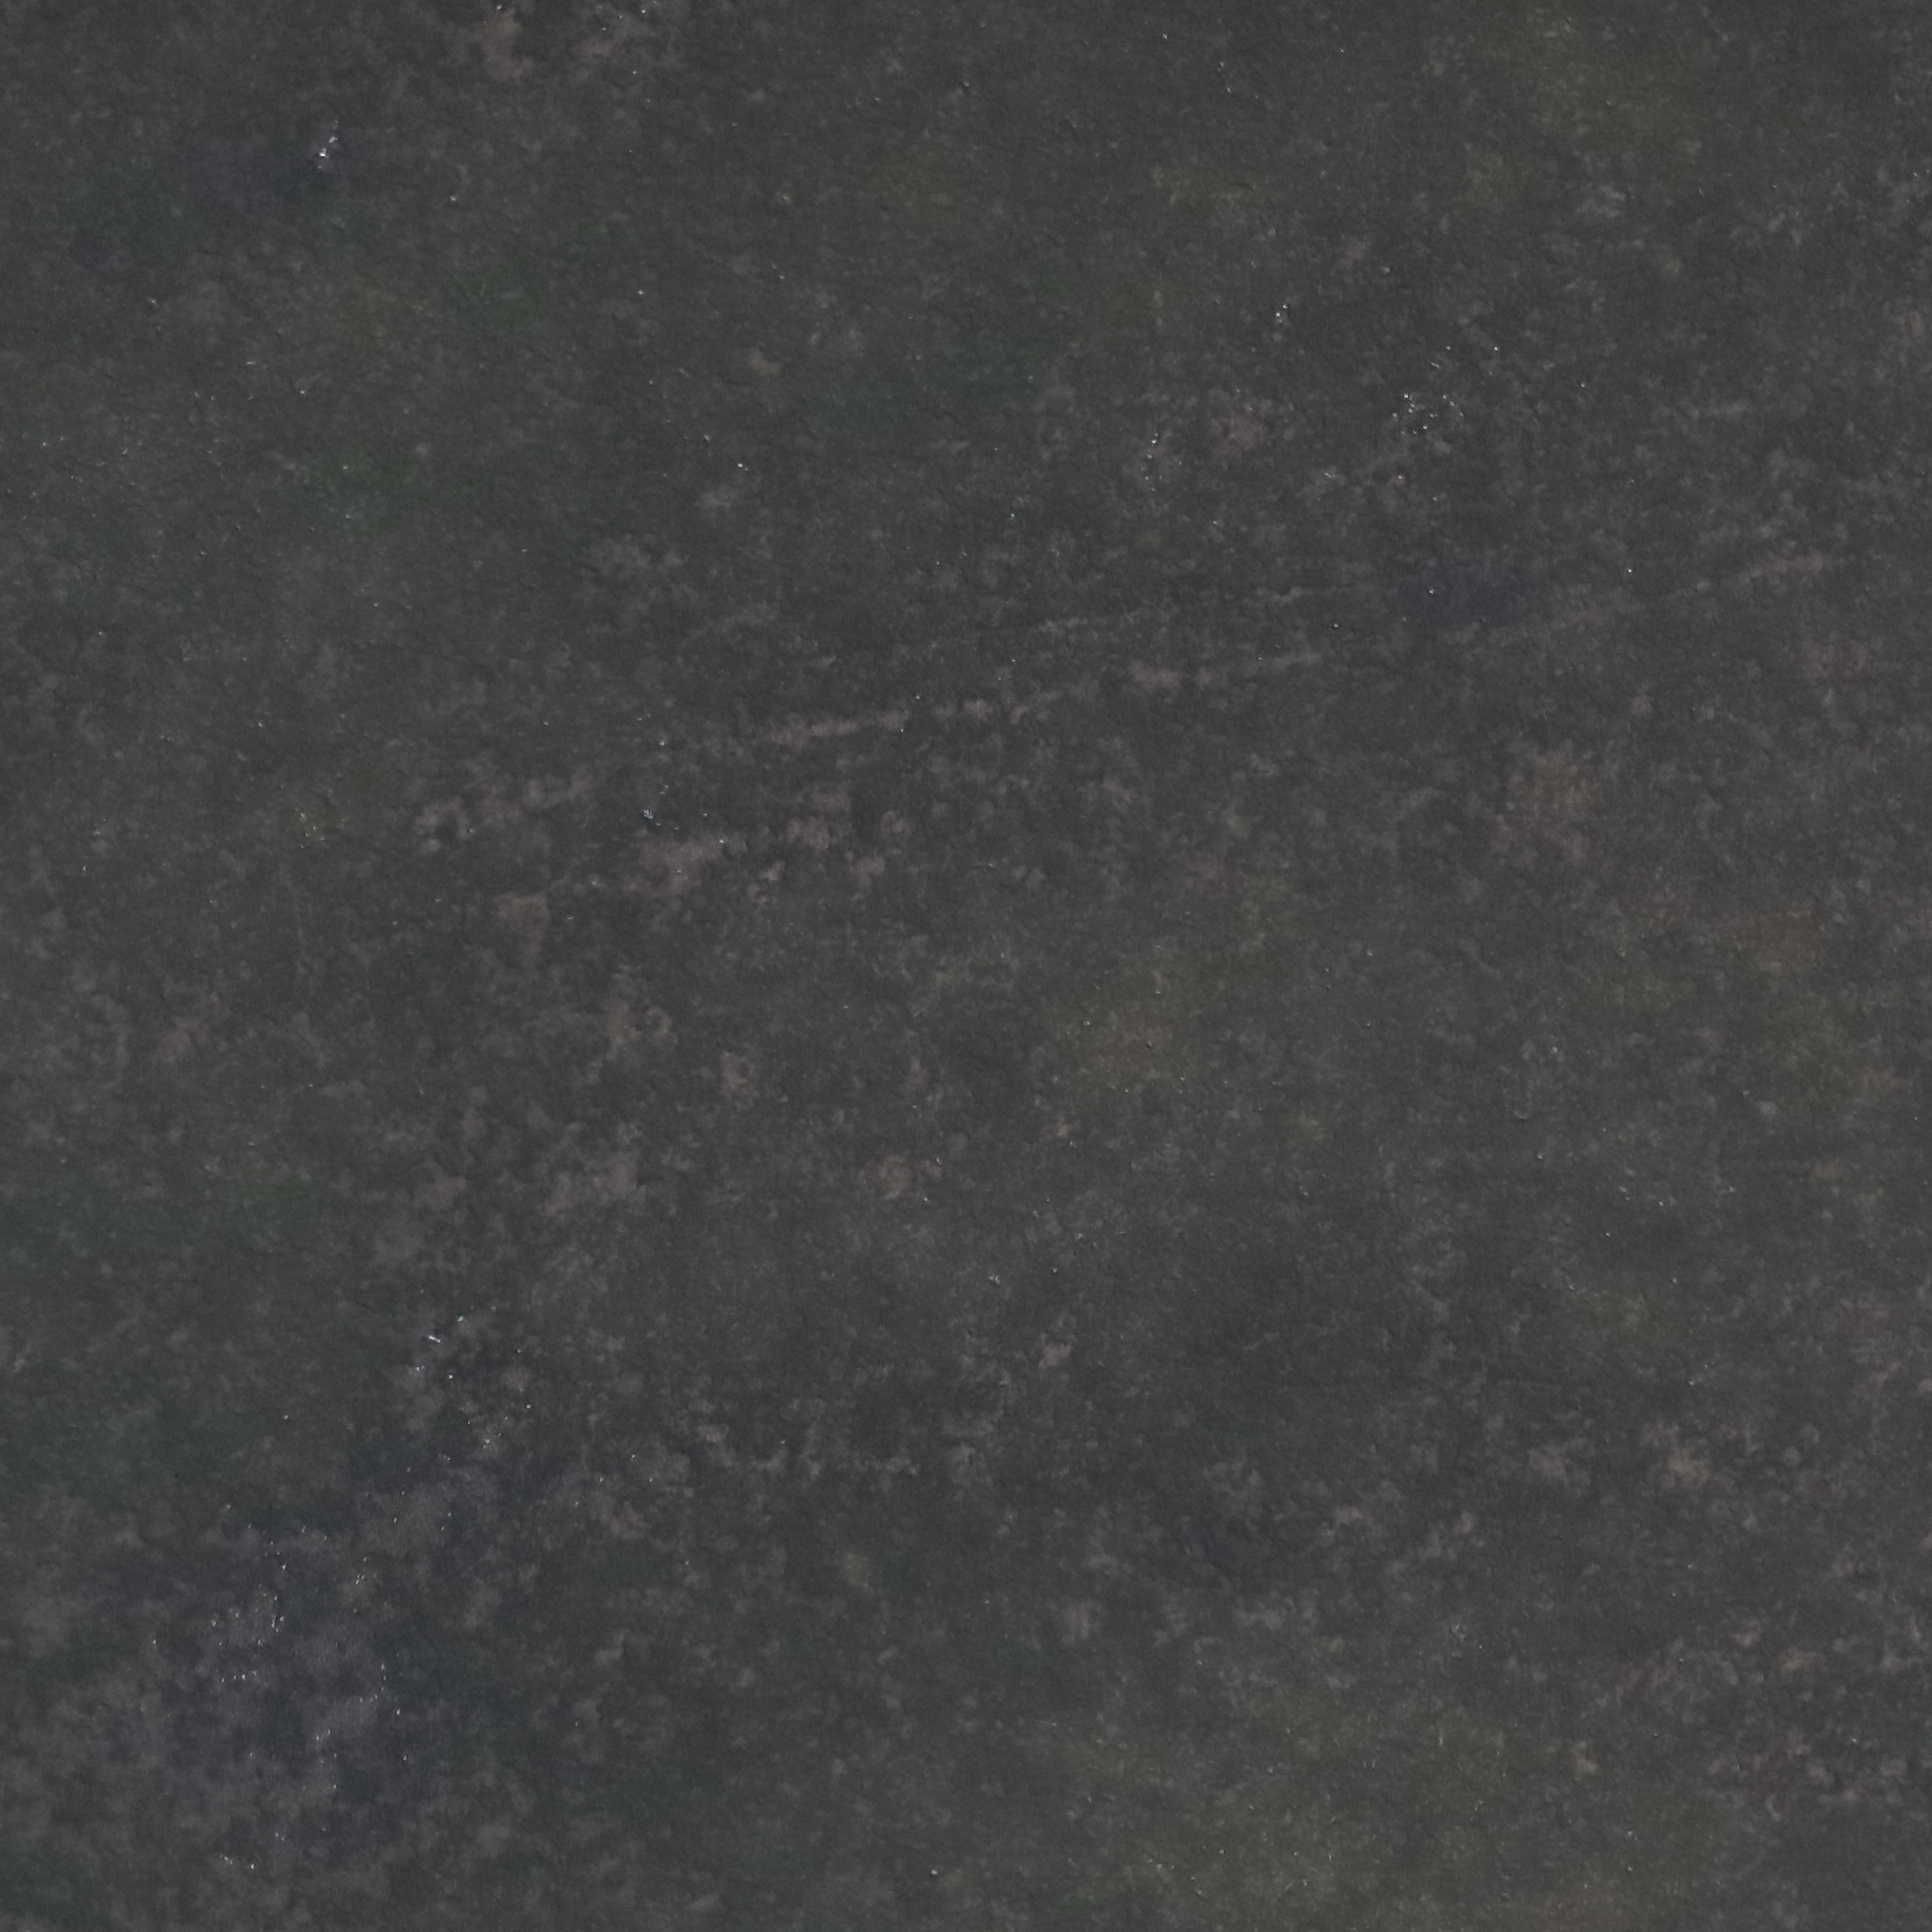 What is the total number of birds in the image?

0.